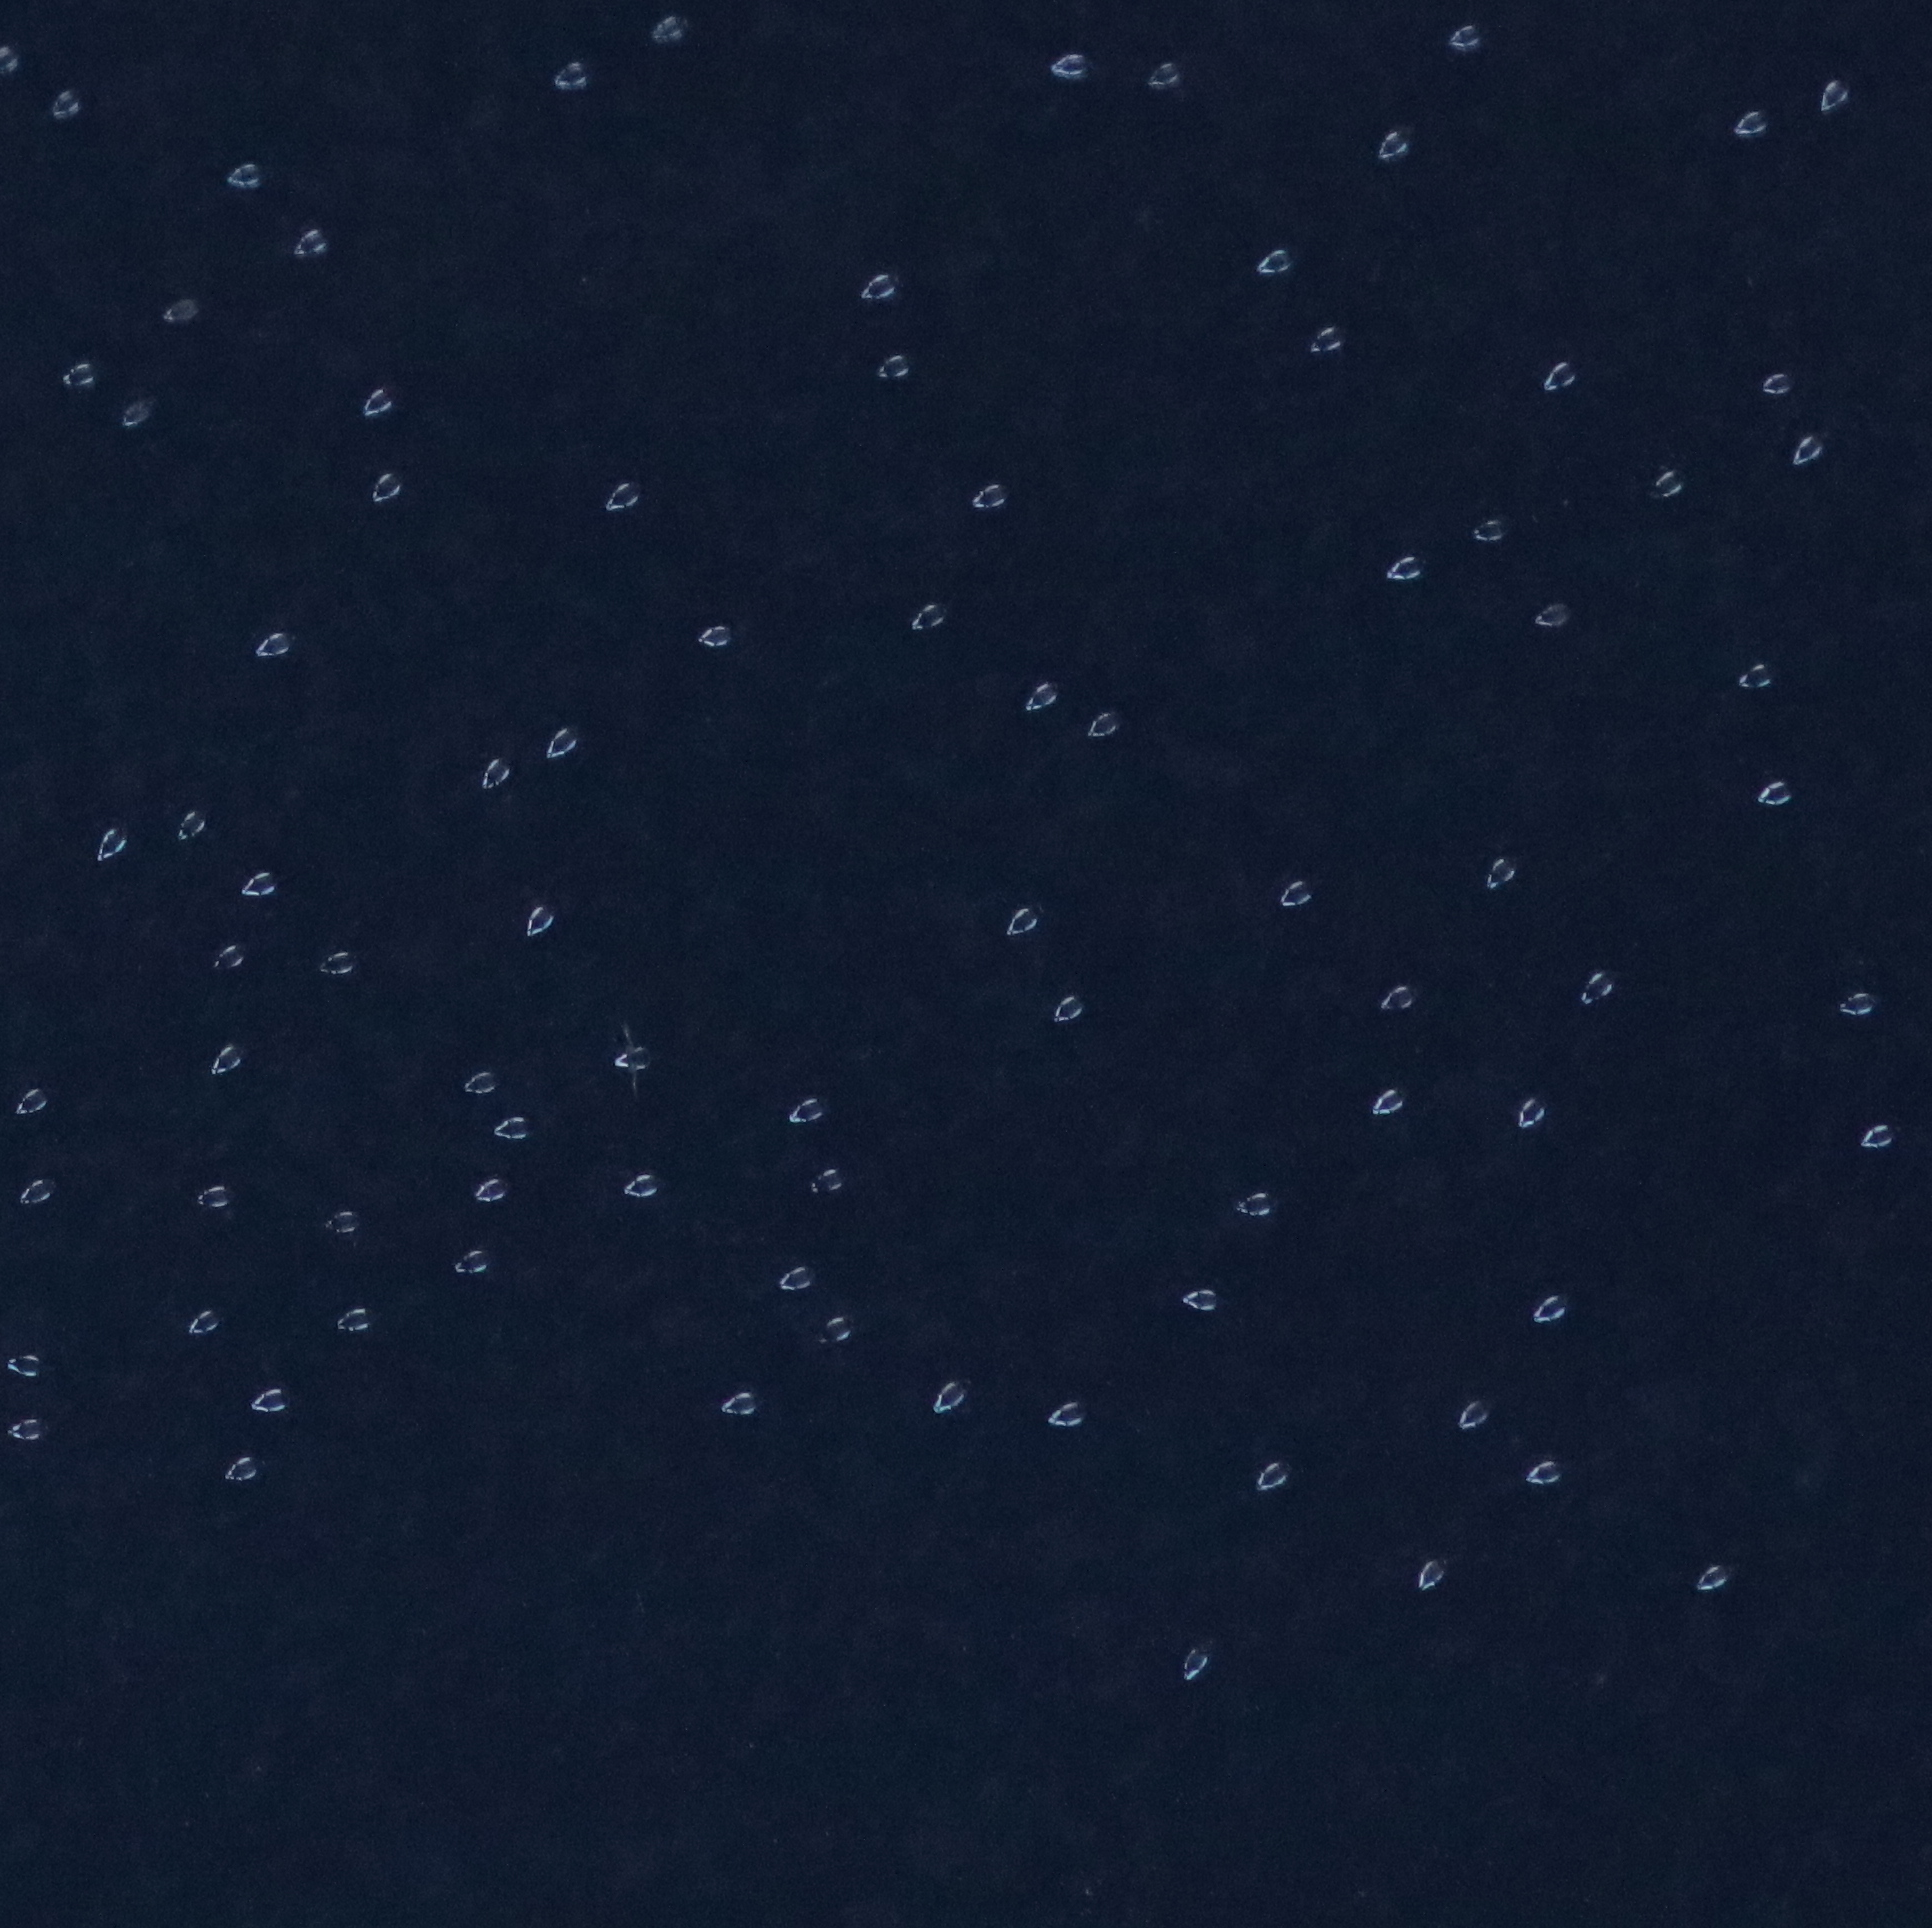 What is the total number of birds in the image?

88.